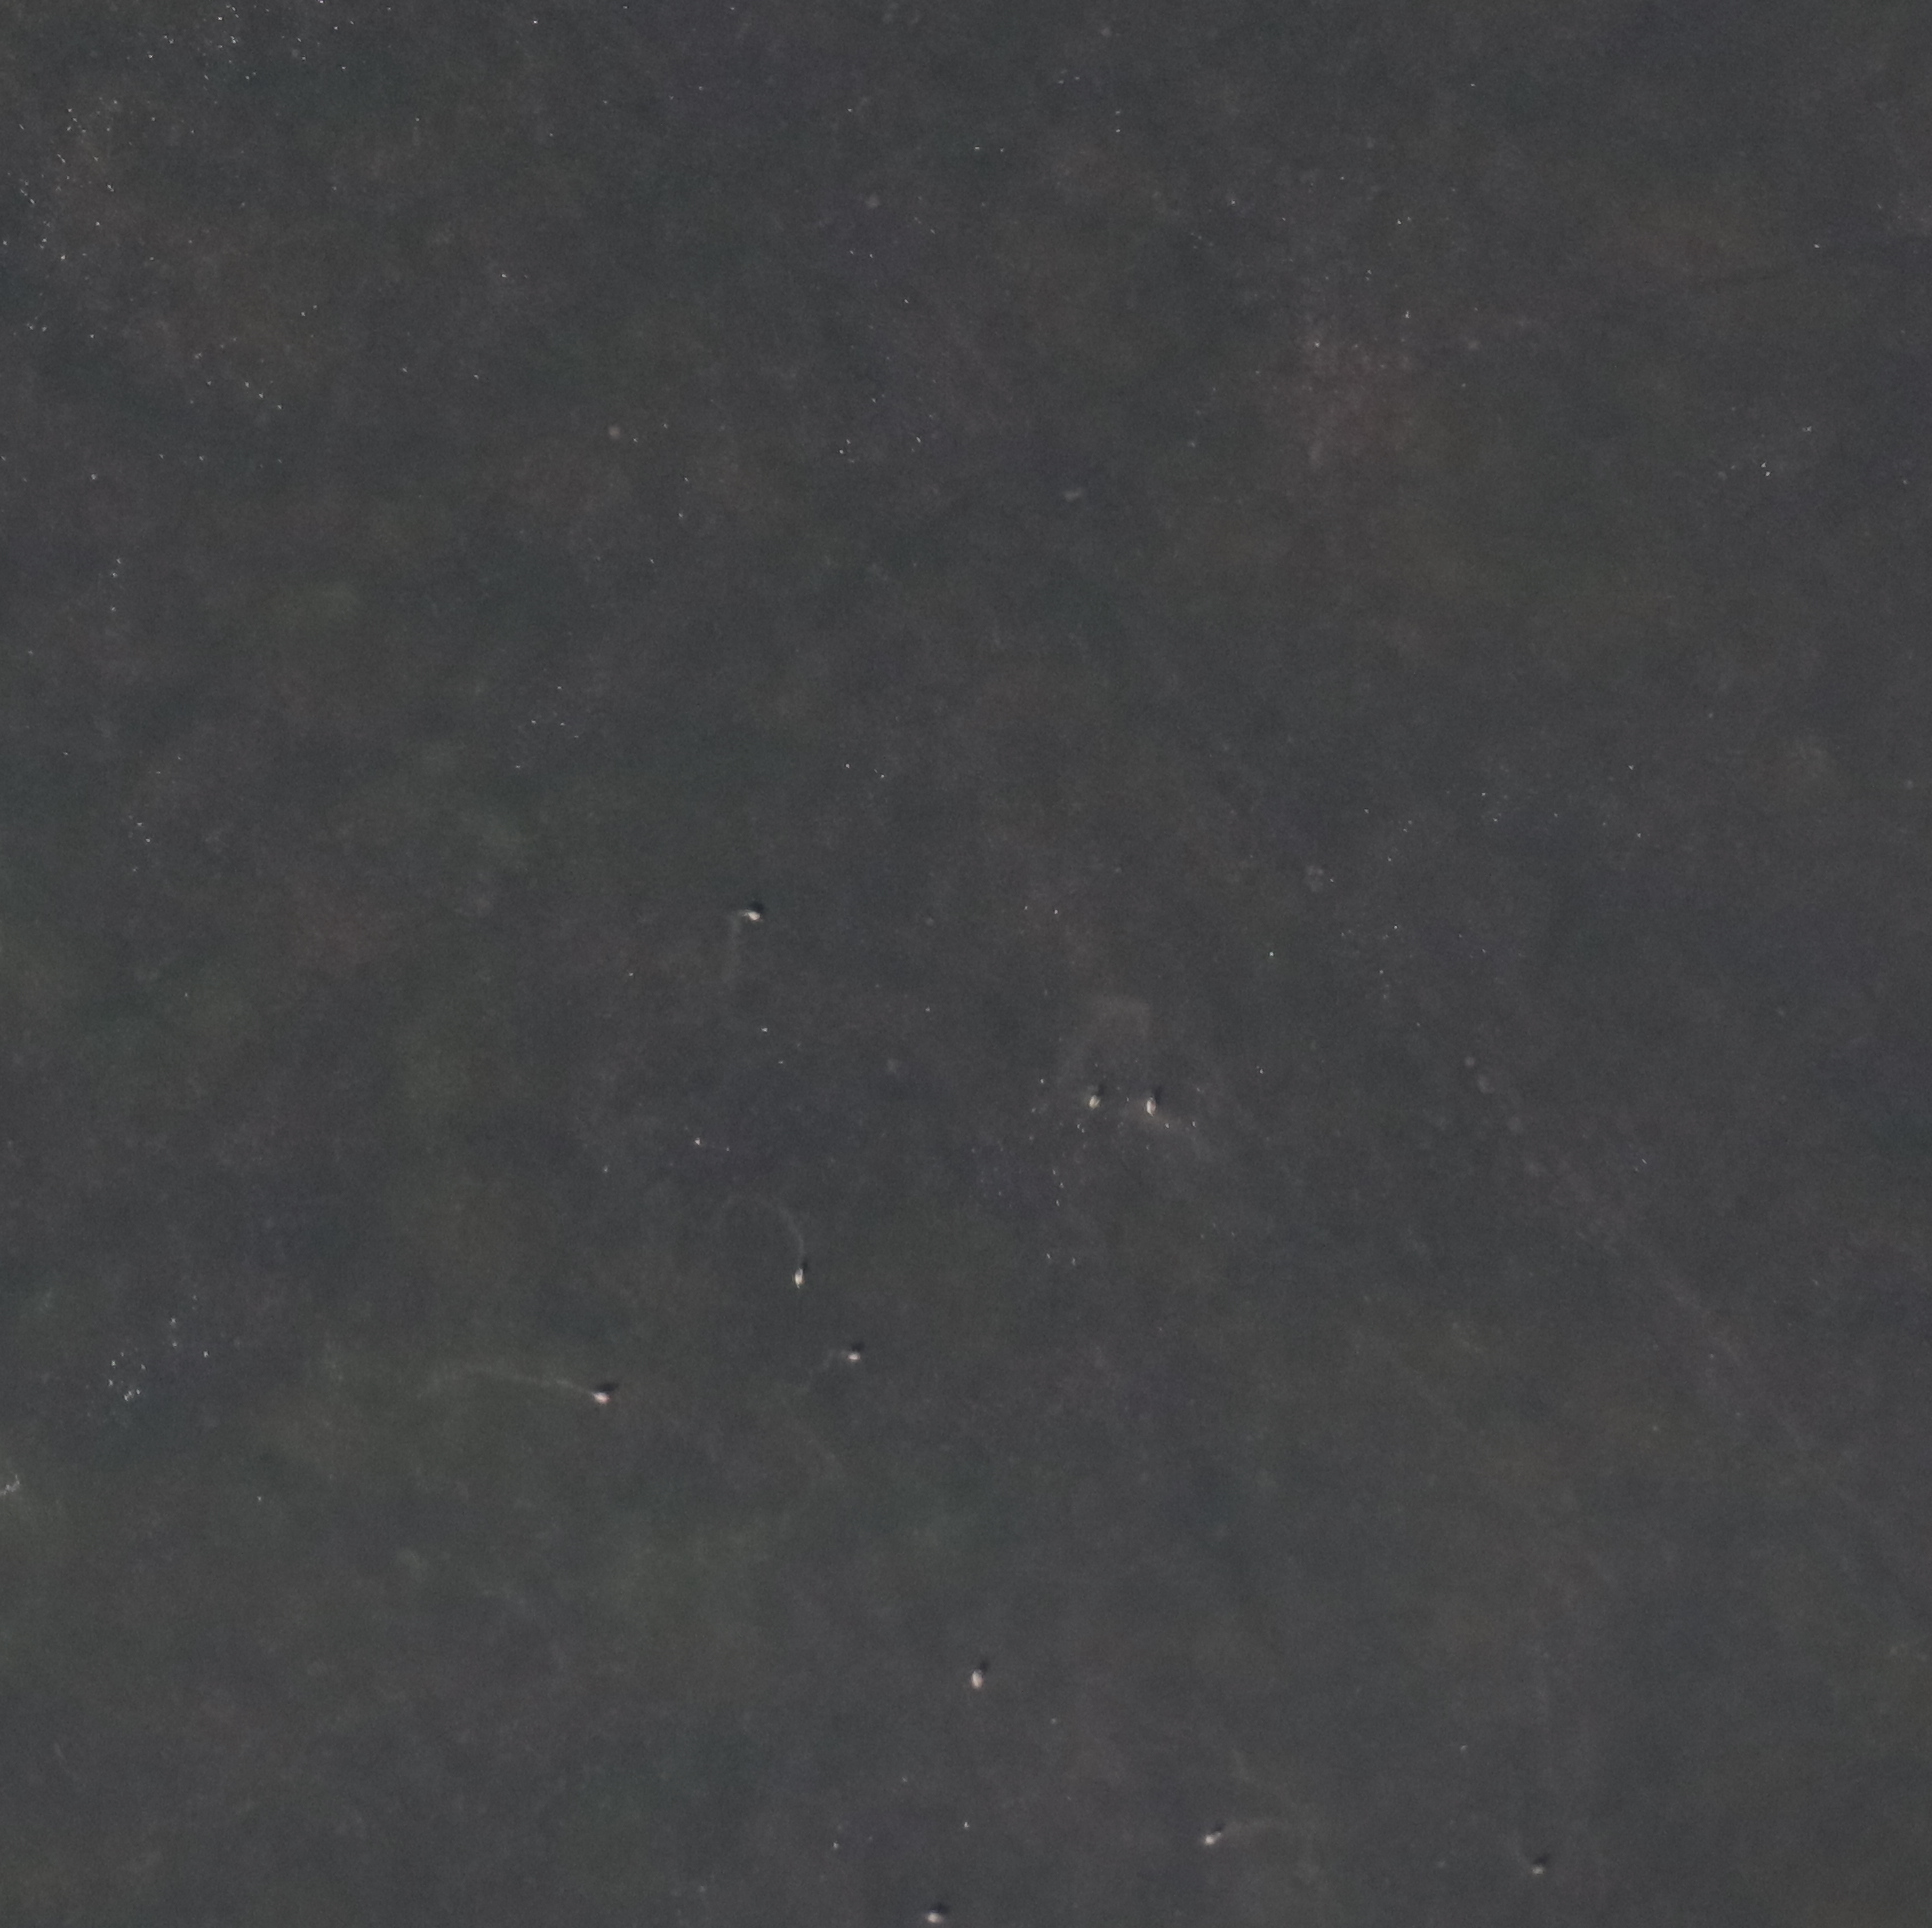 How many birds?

9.